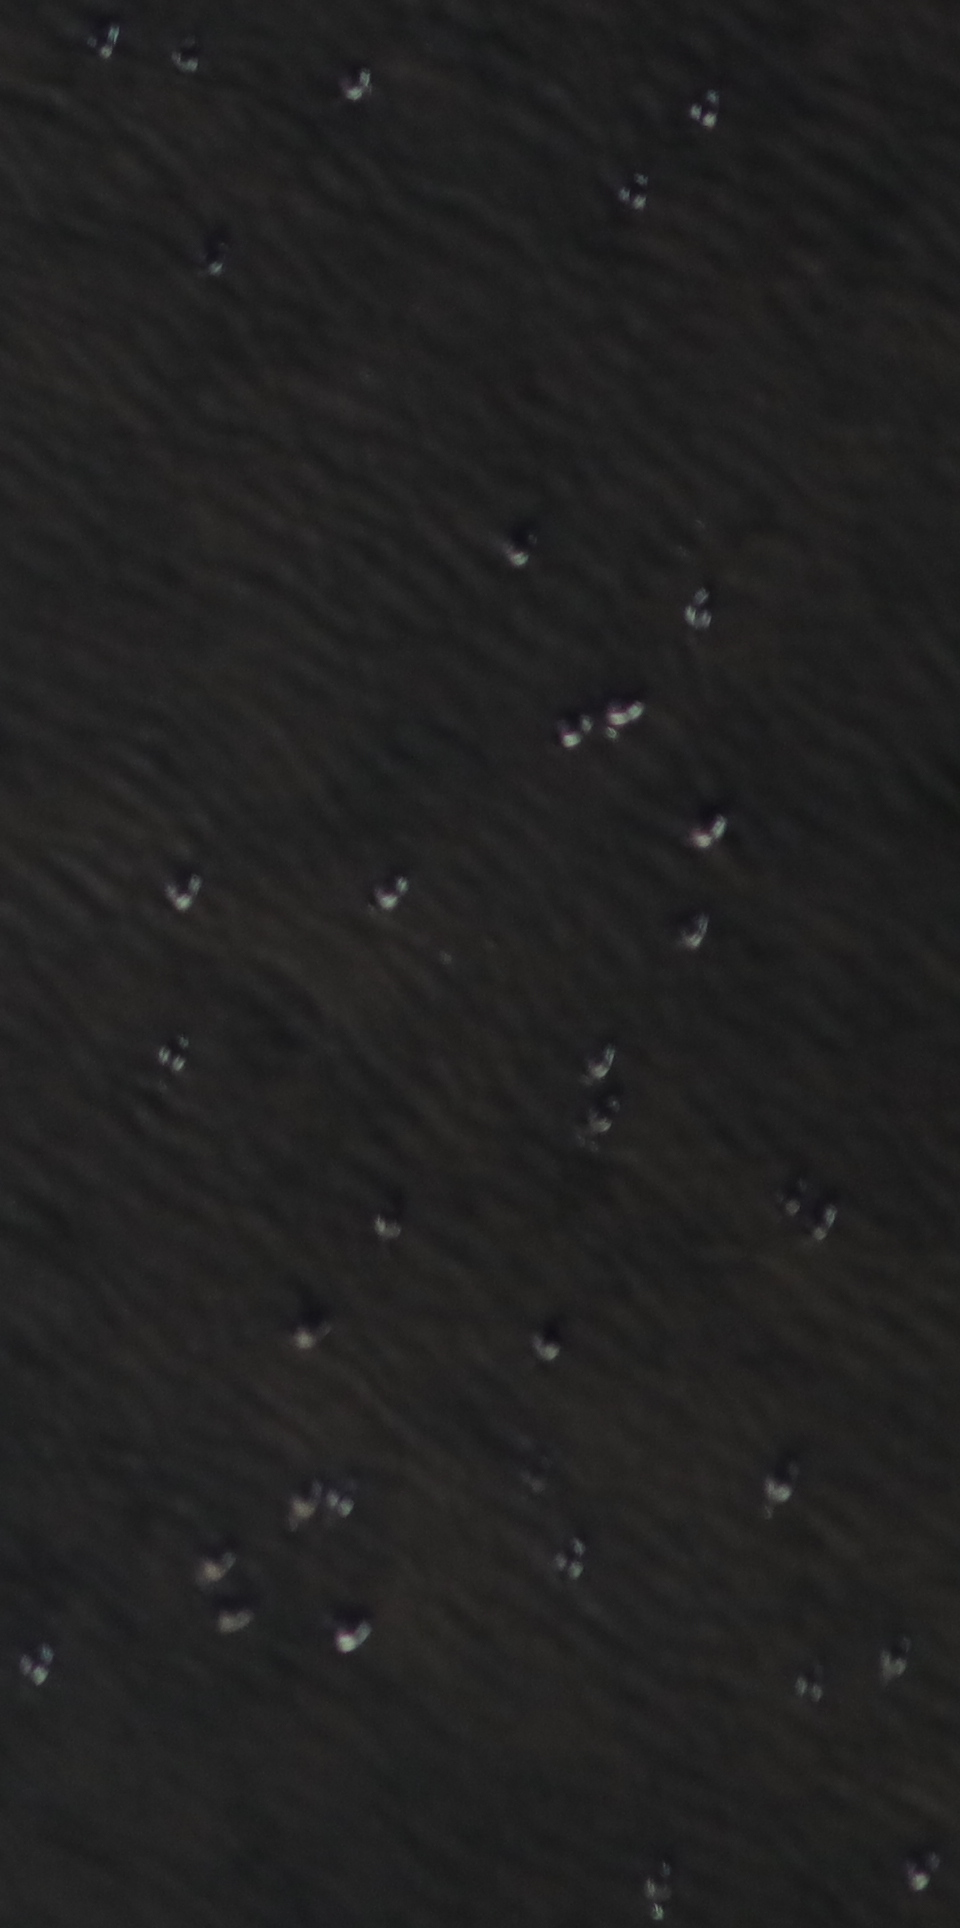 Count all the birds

35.